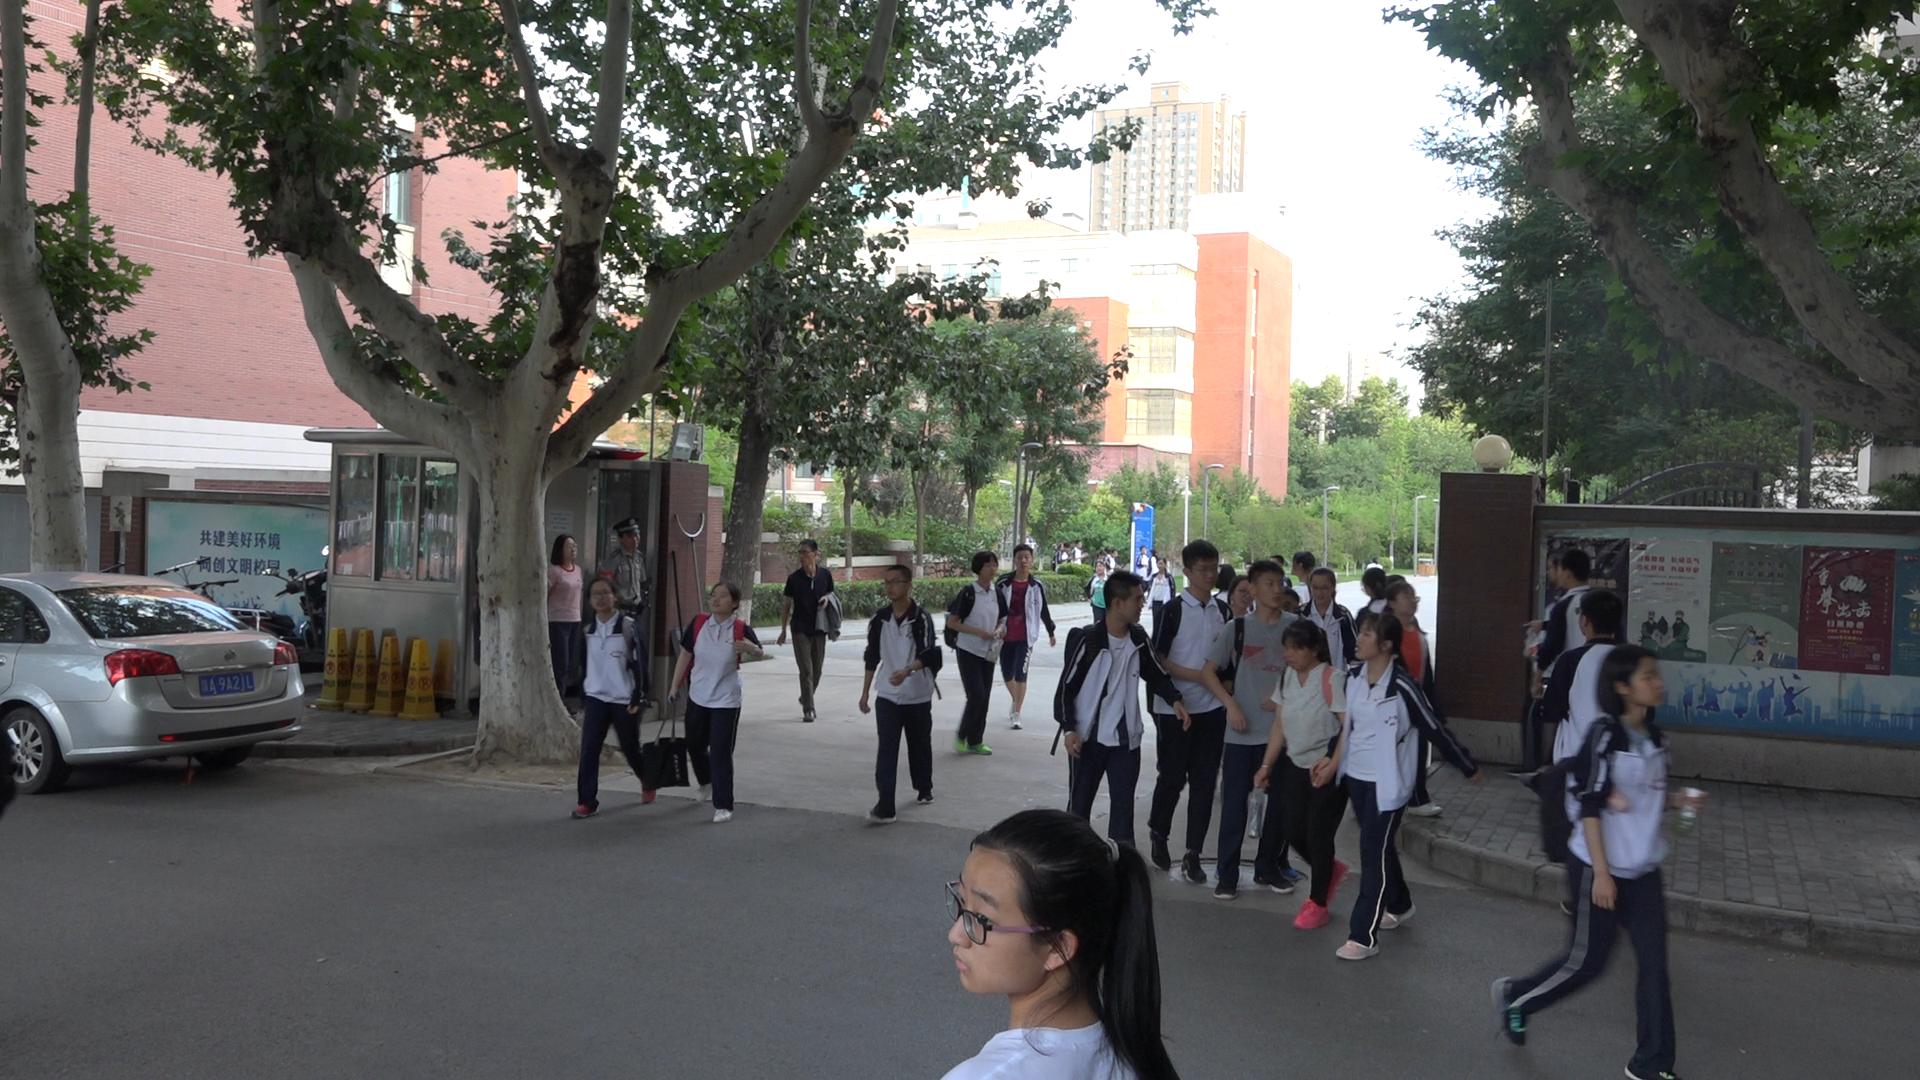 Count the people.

37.